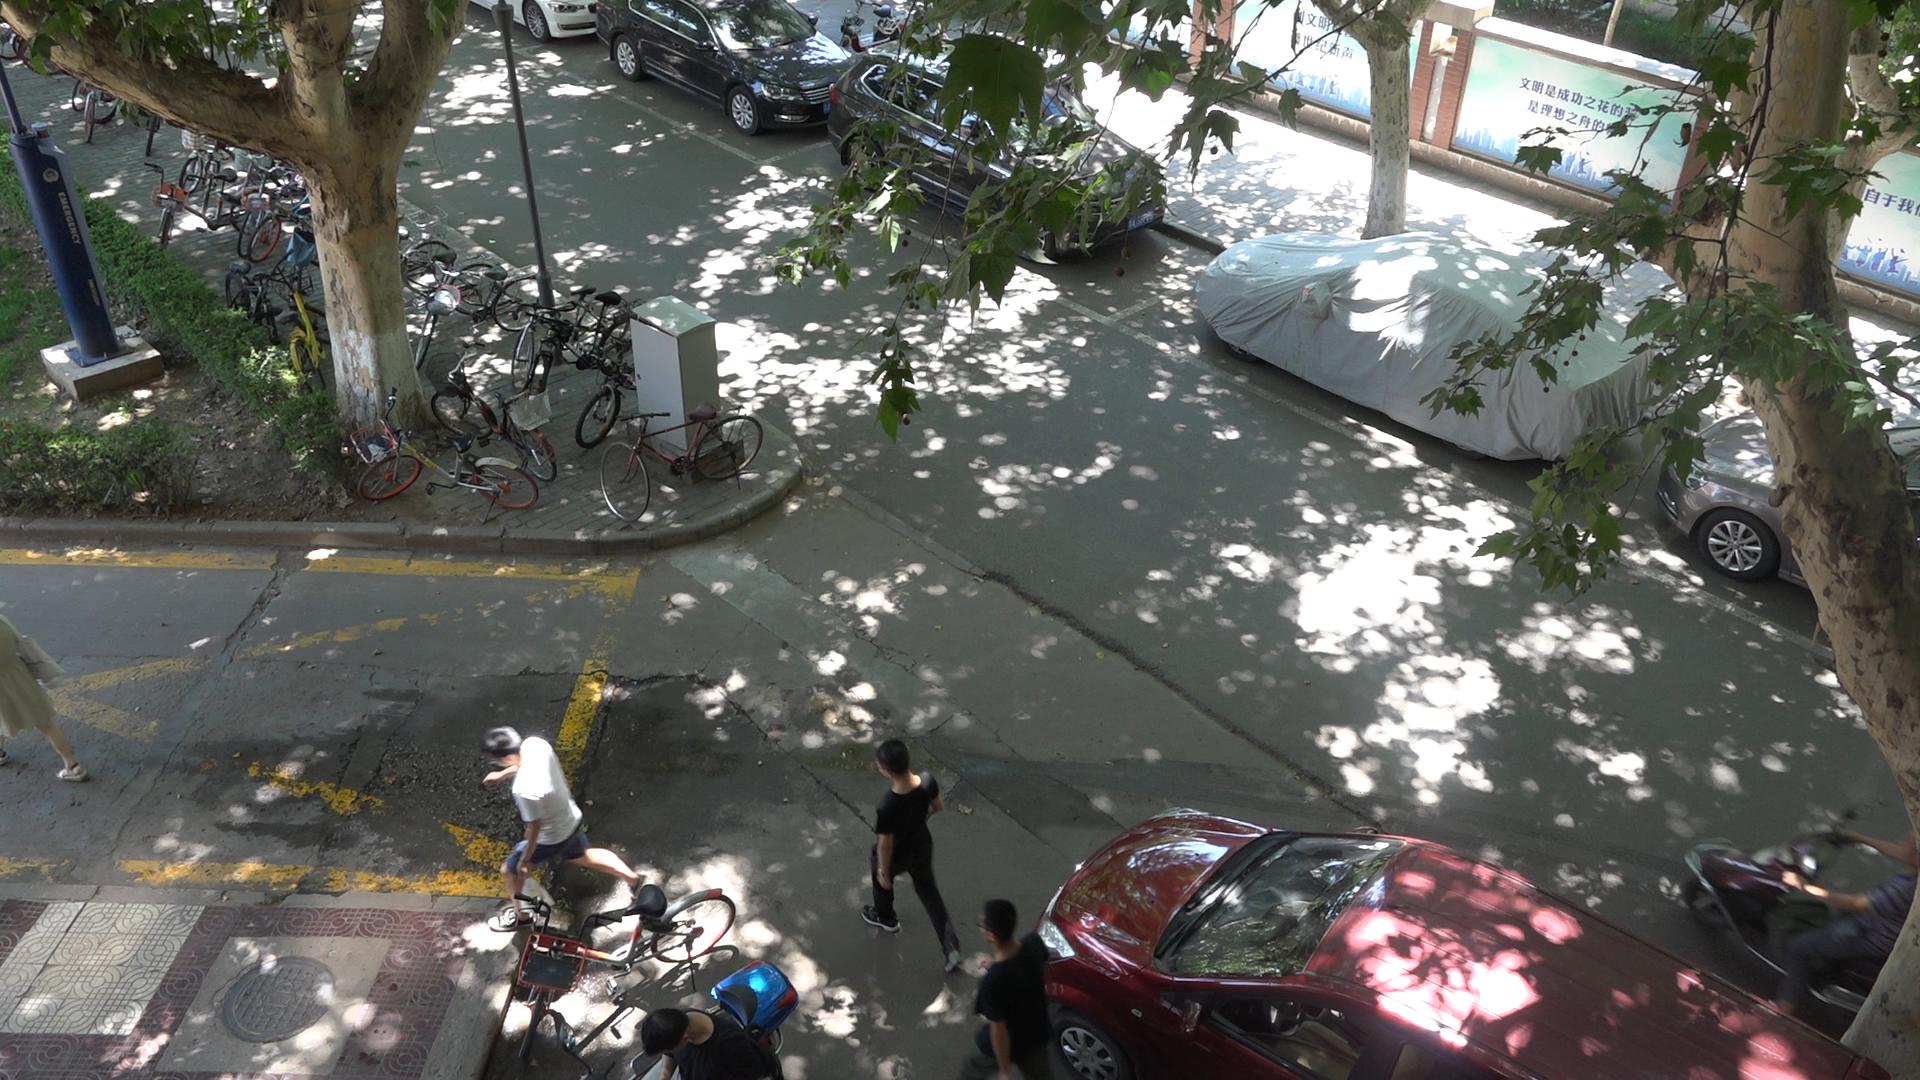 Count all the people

5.